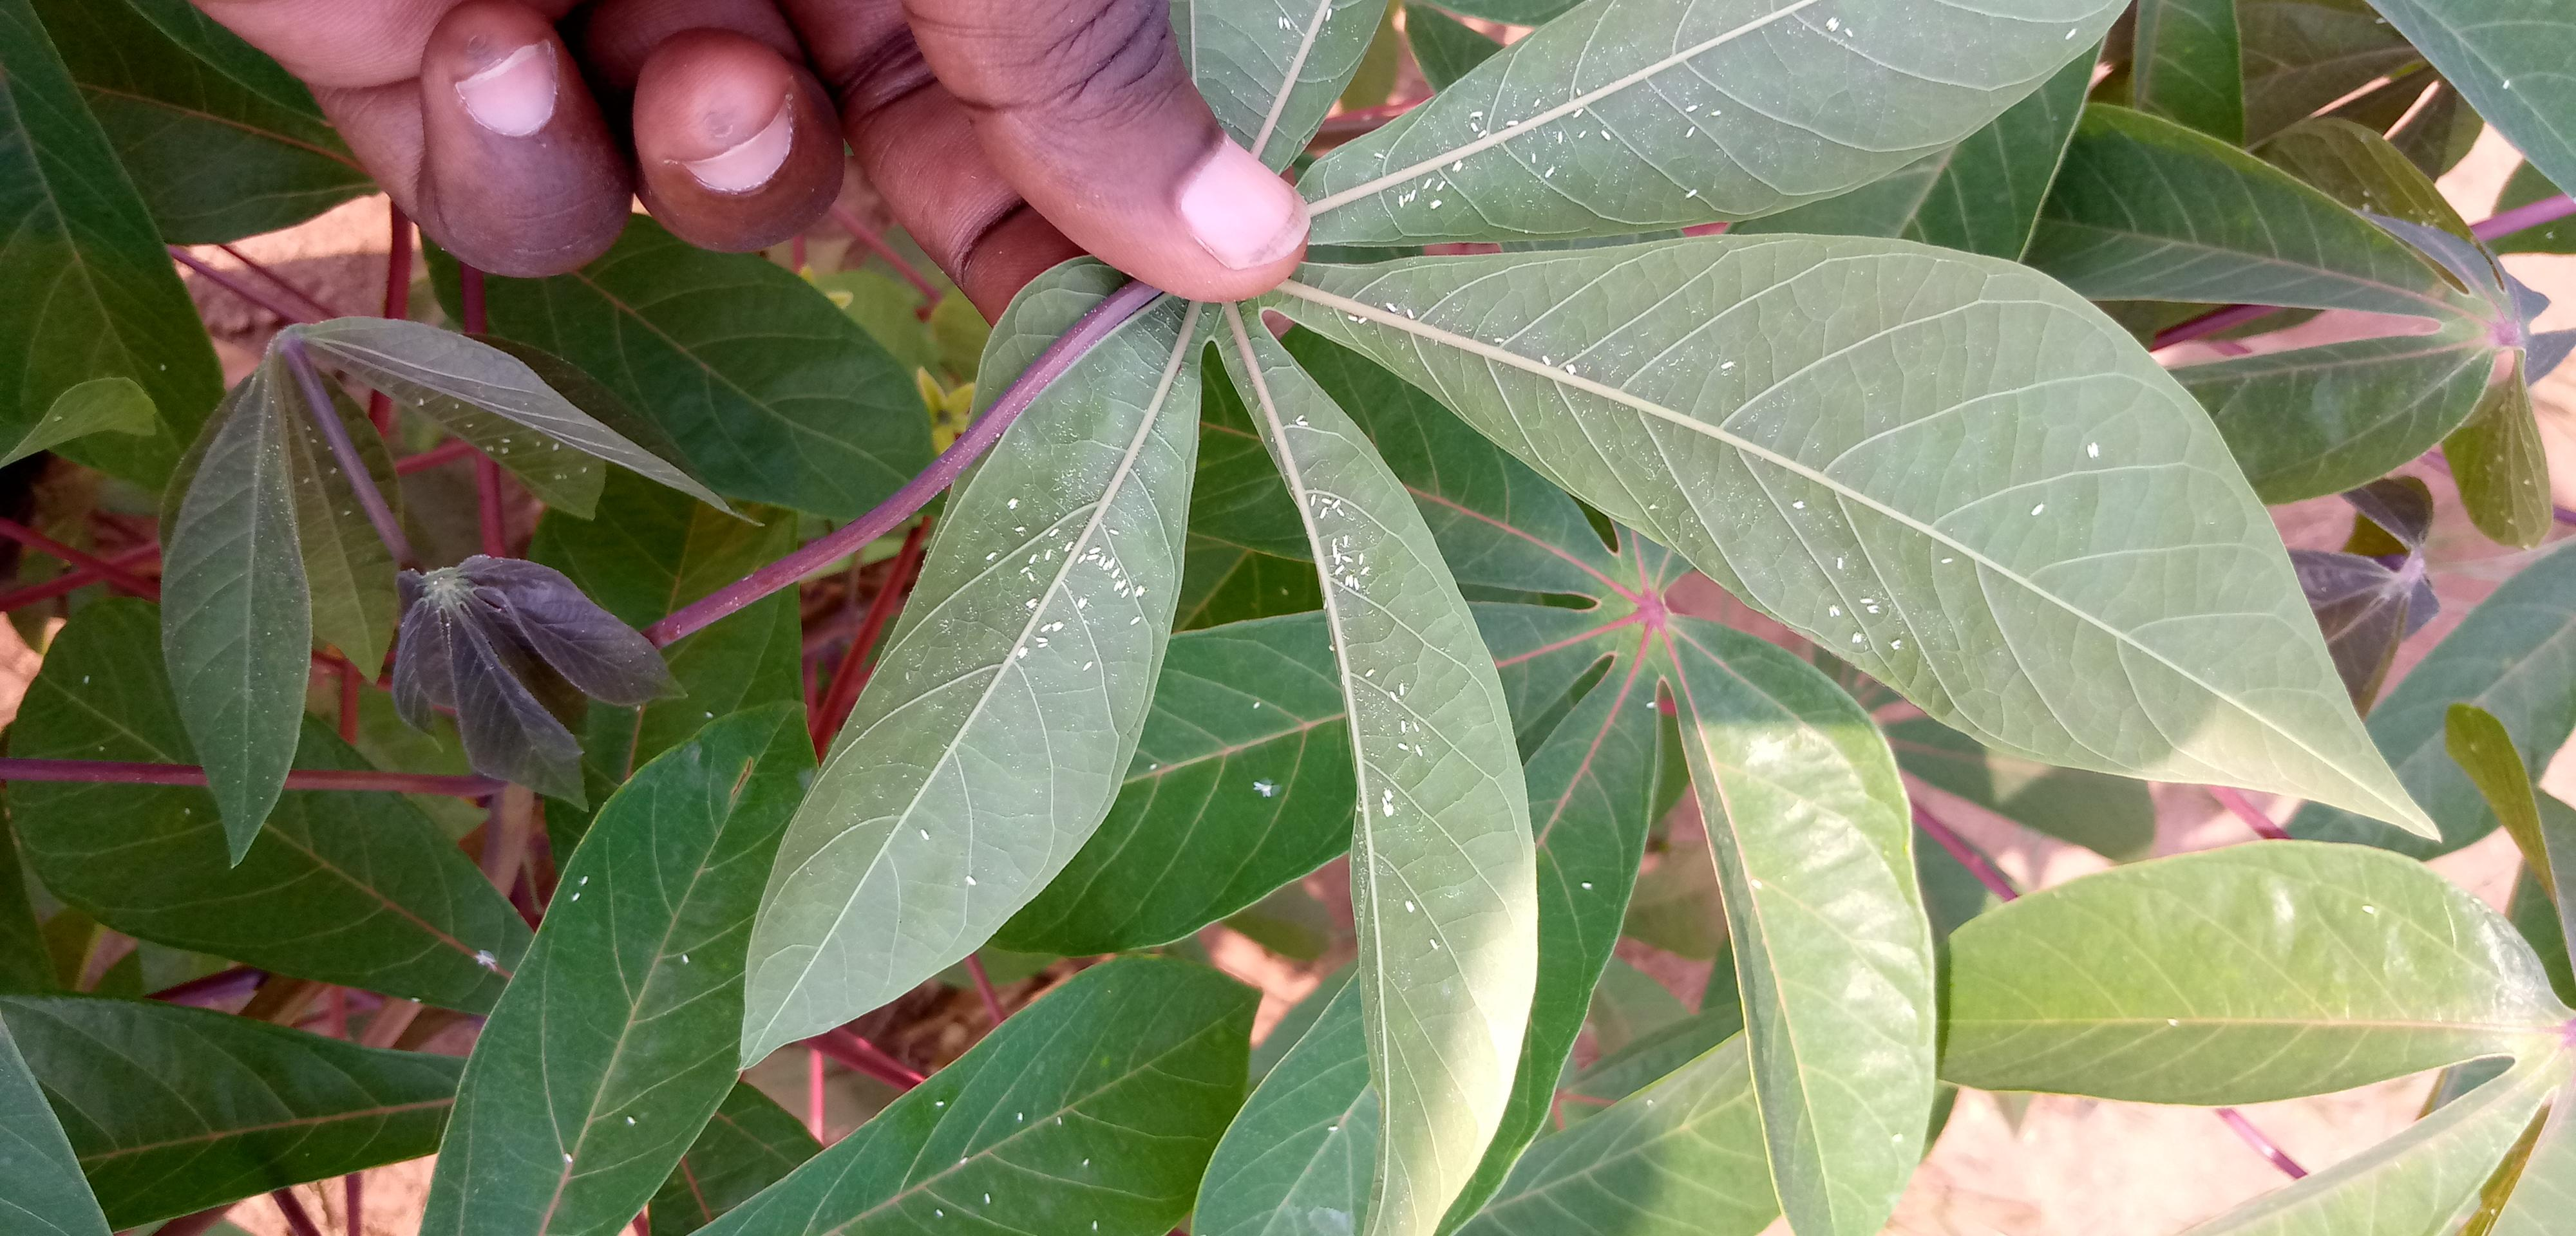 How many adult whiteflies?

155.